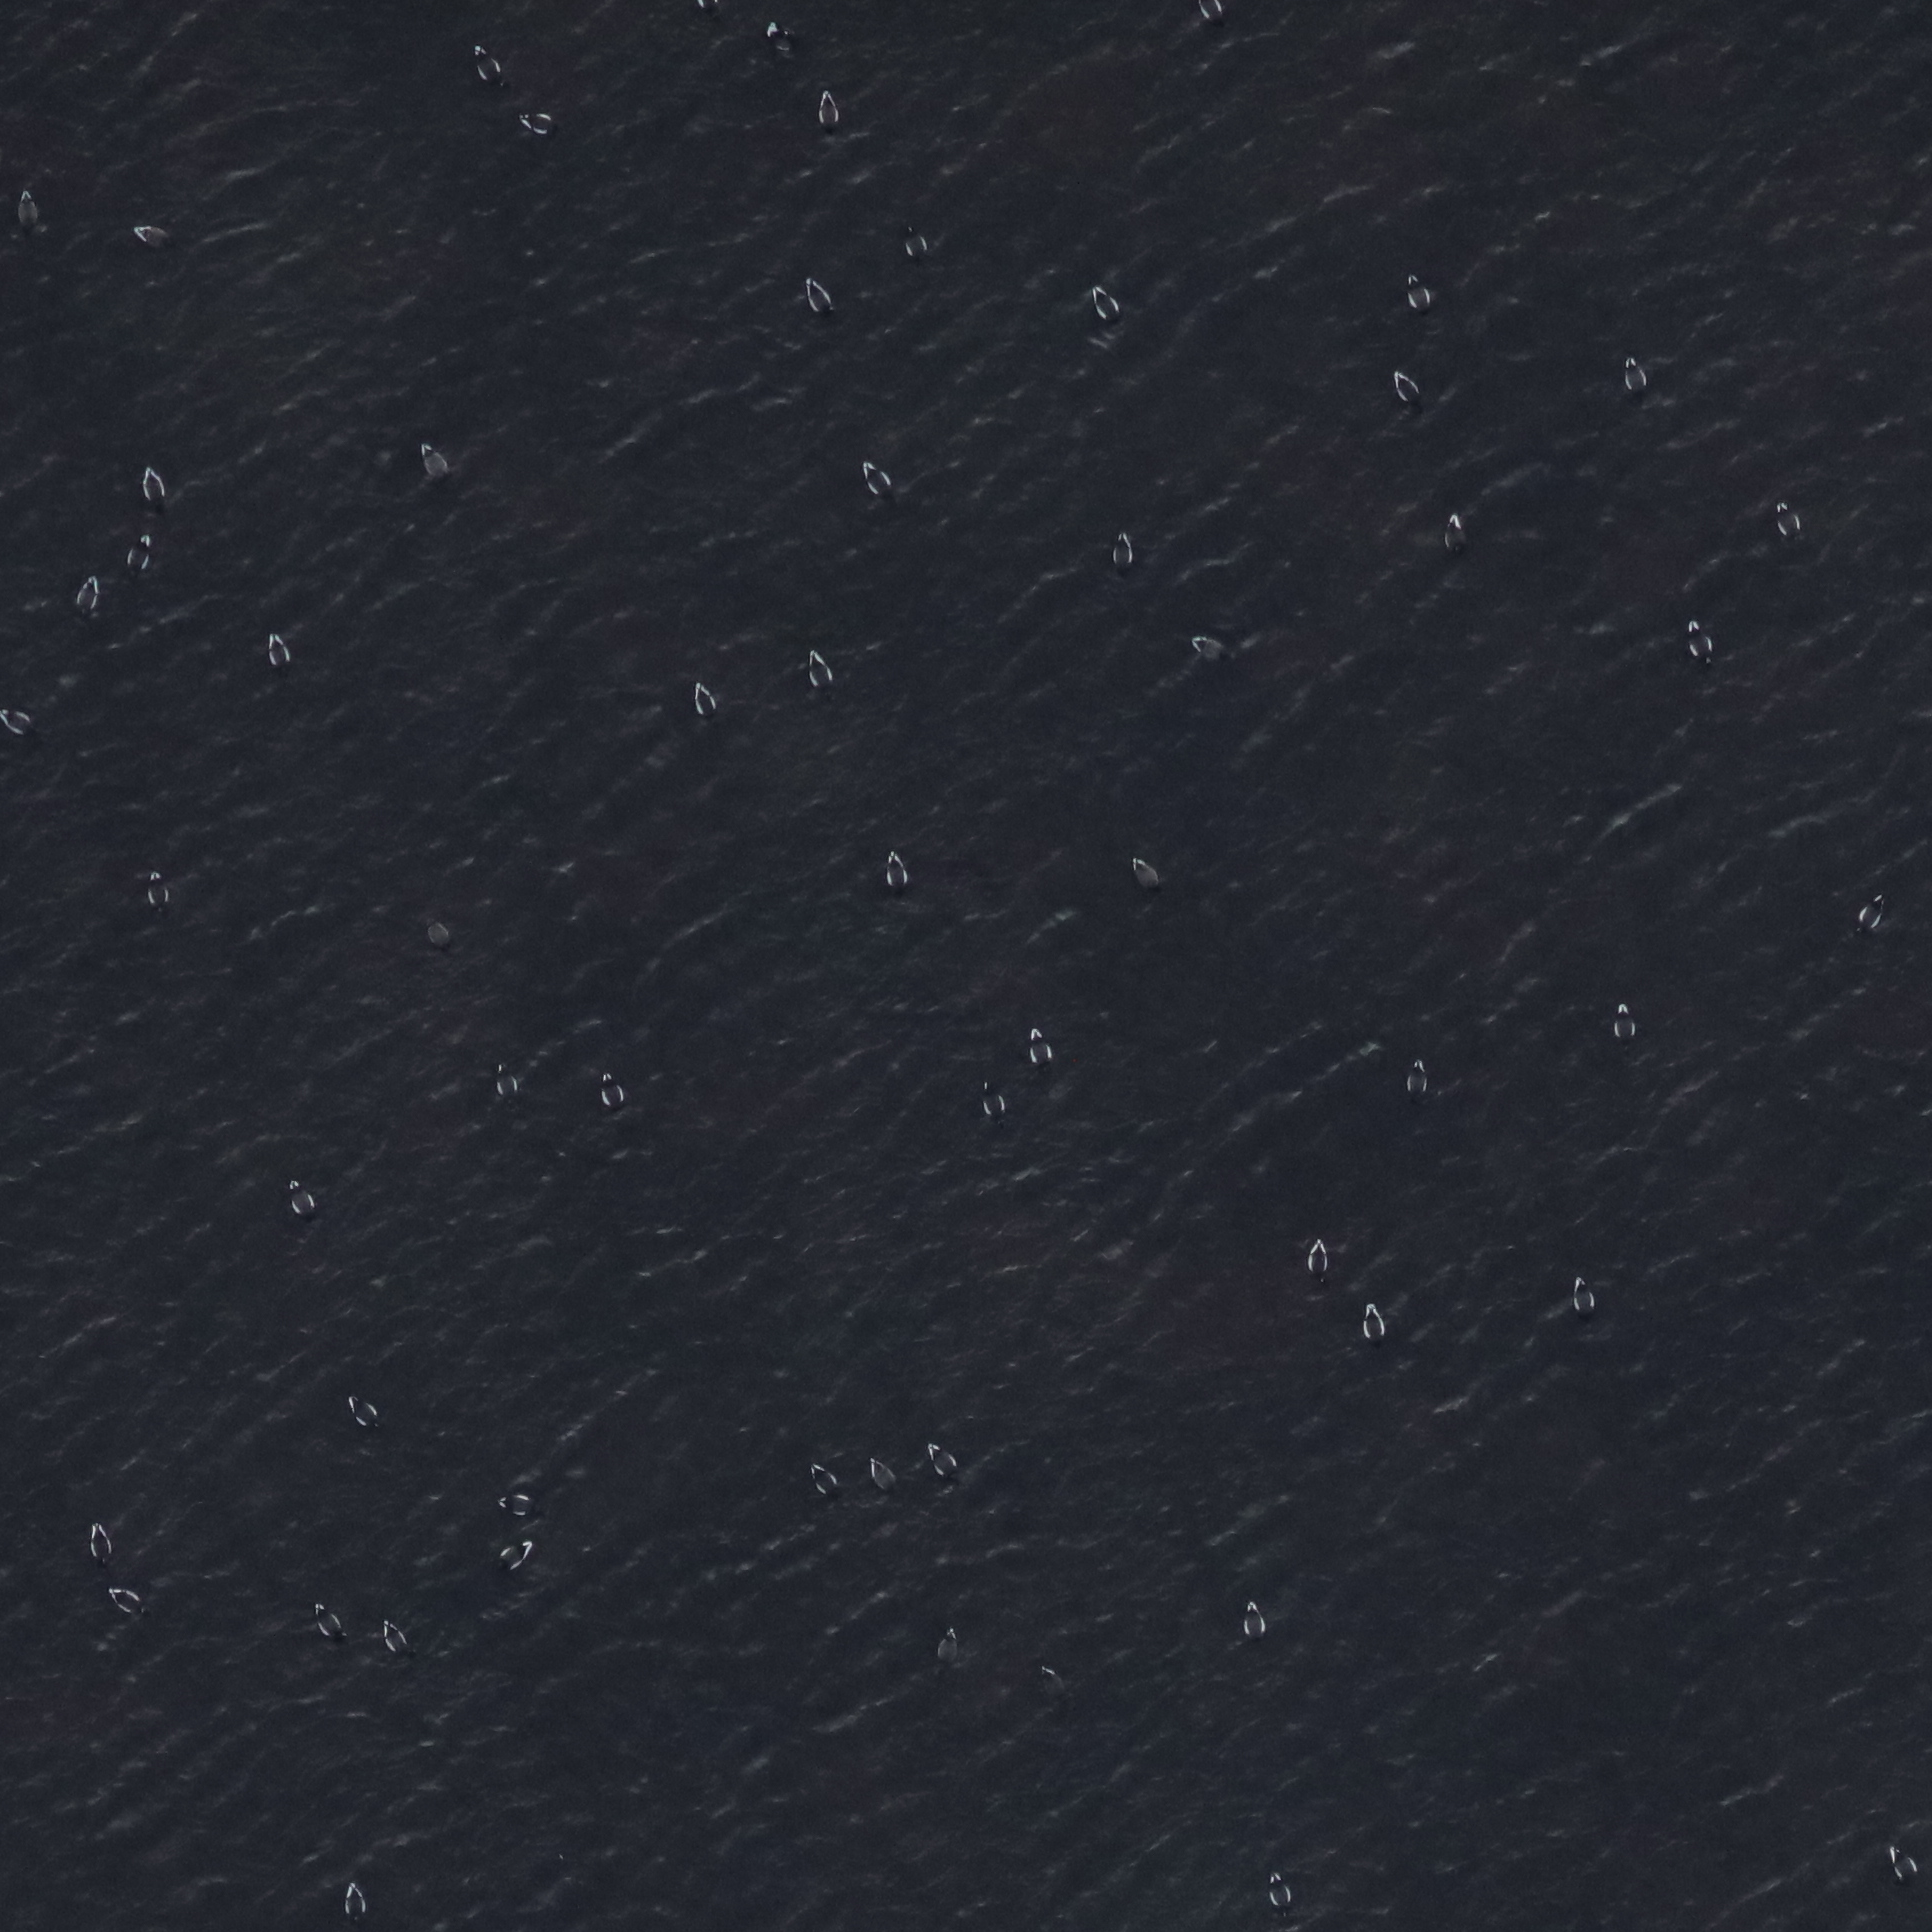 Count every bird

59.